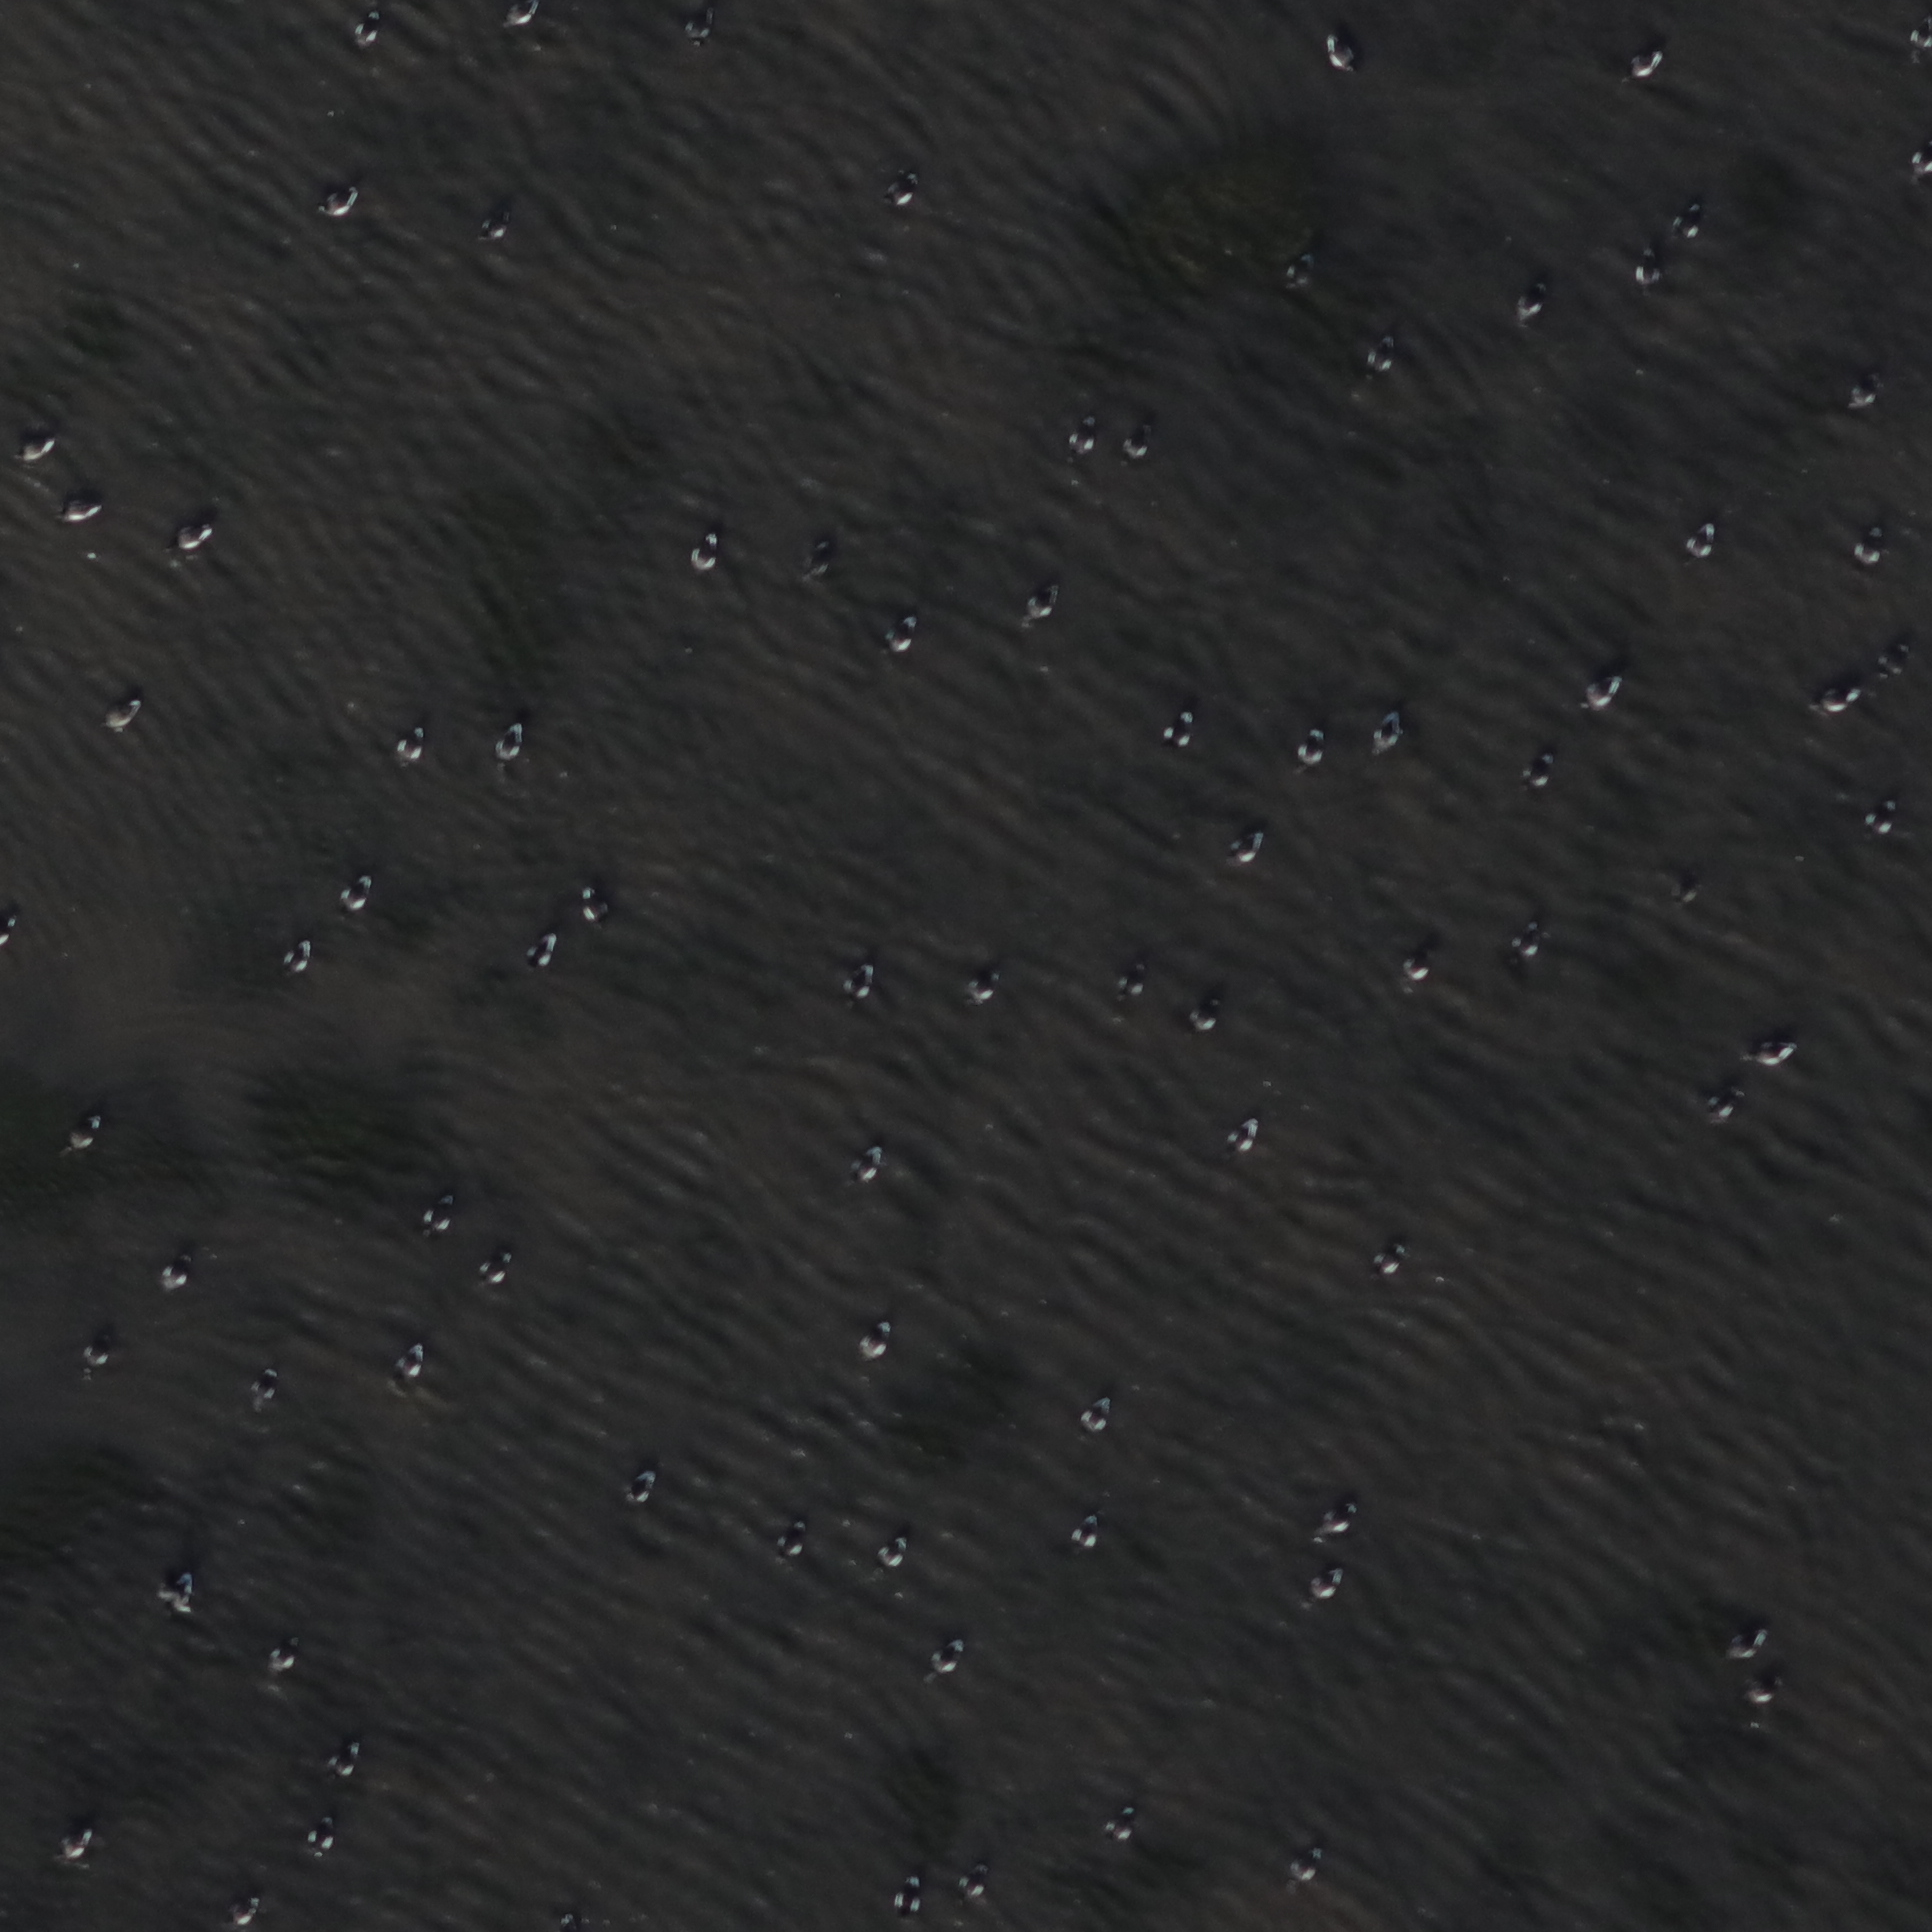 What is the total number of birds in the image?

83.